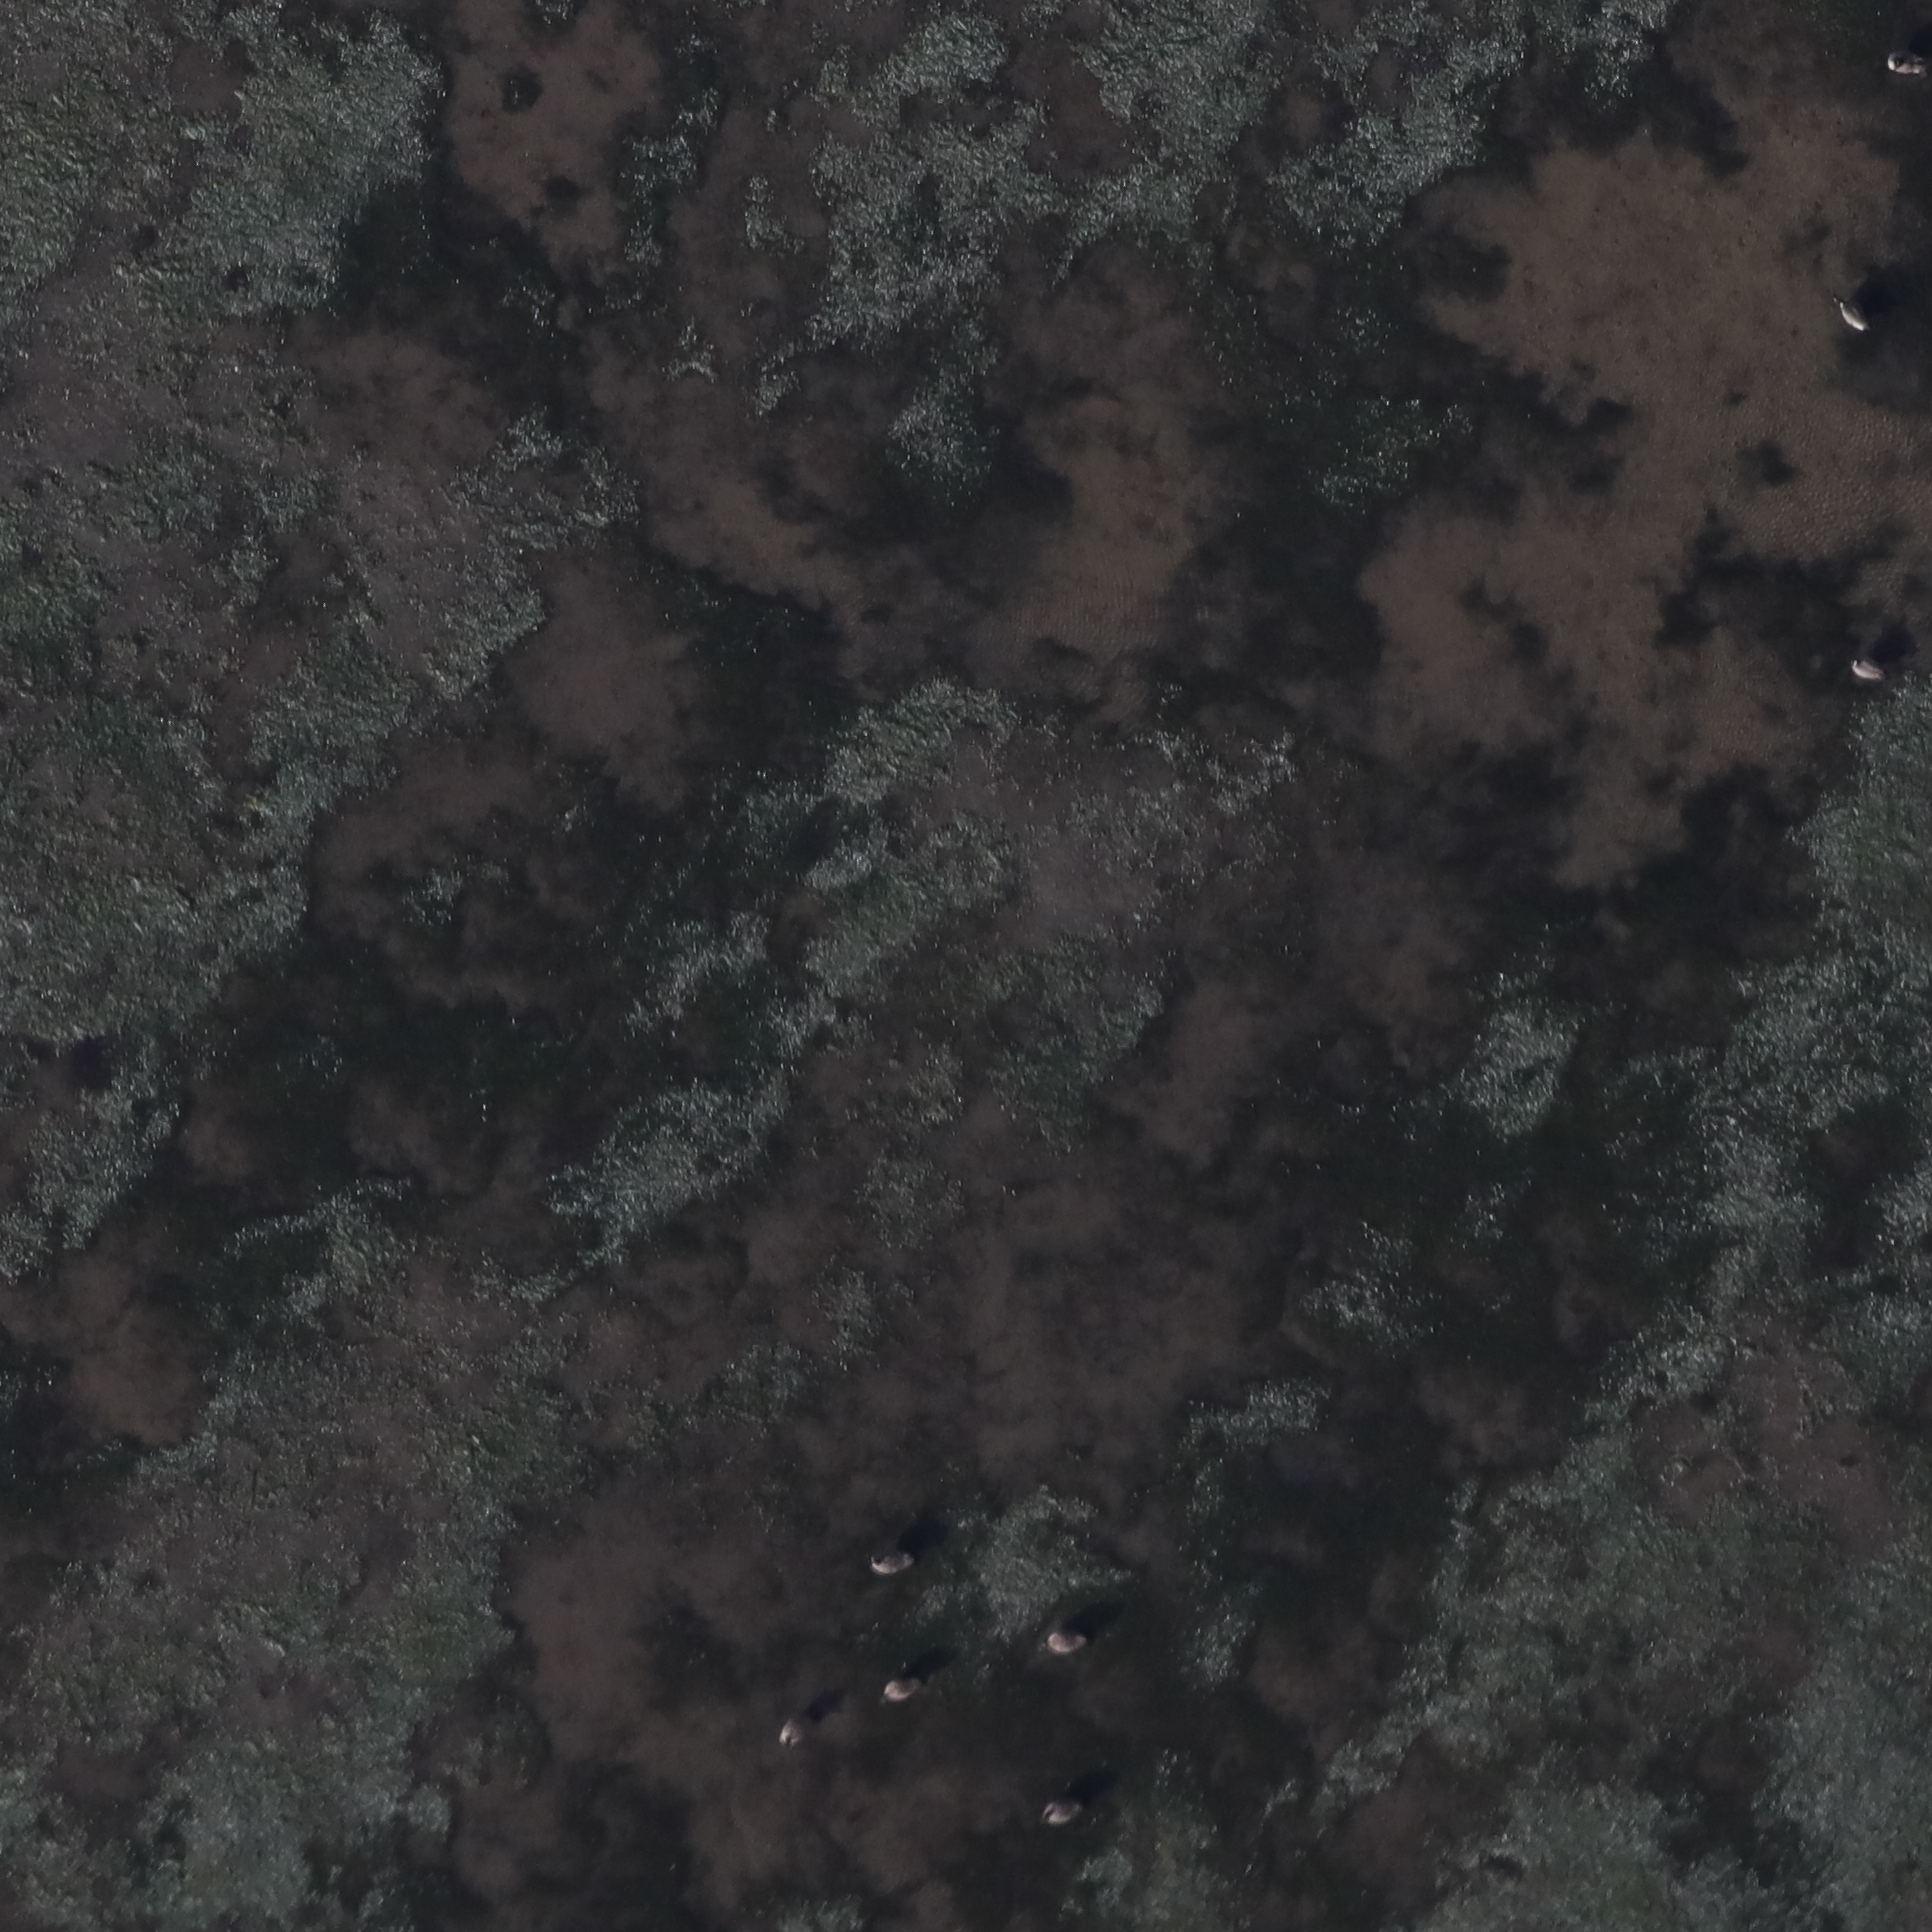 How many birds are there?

8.